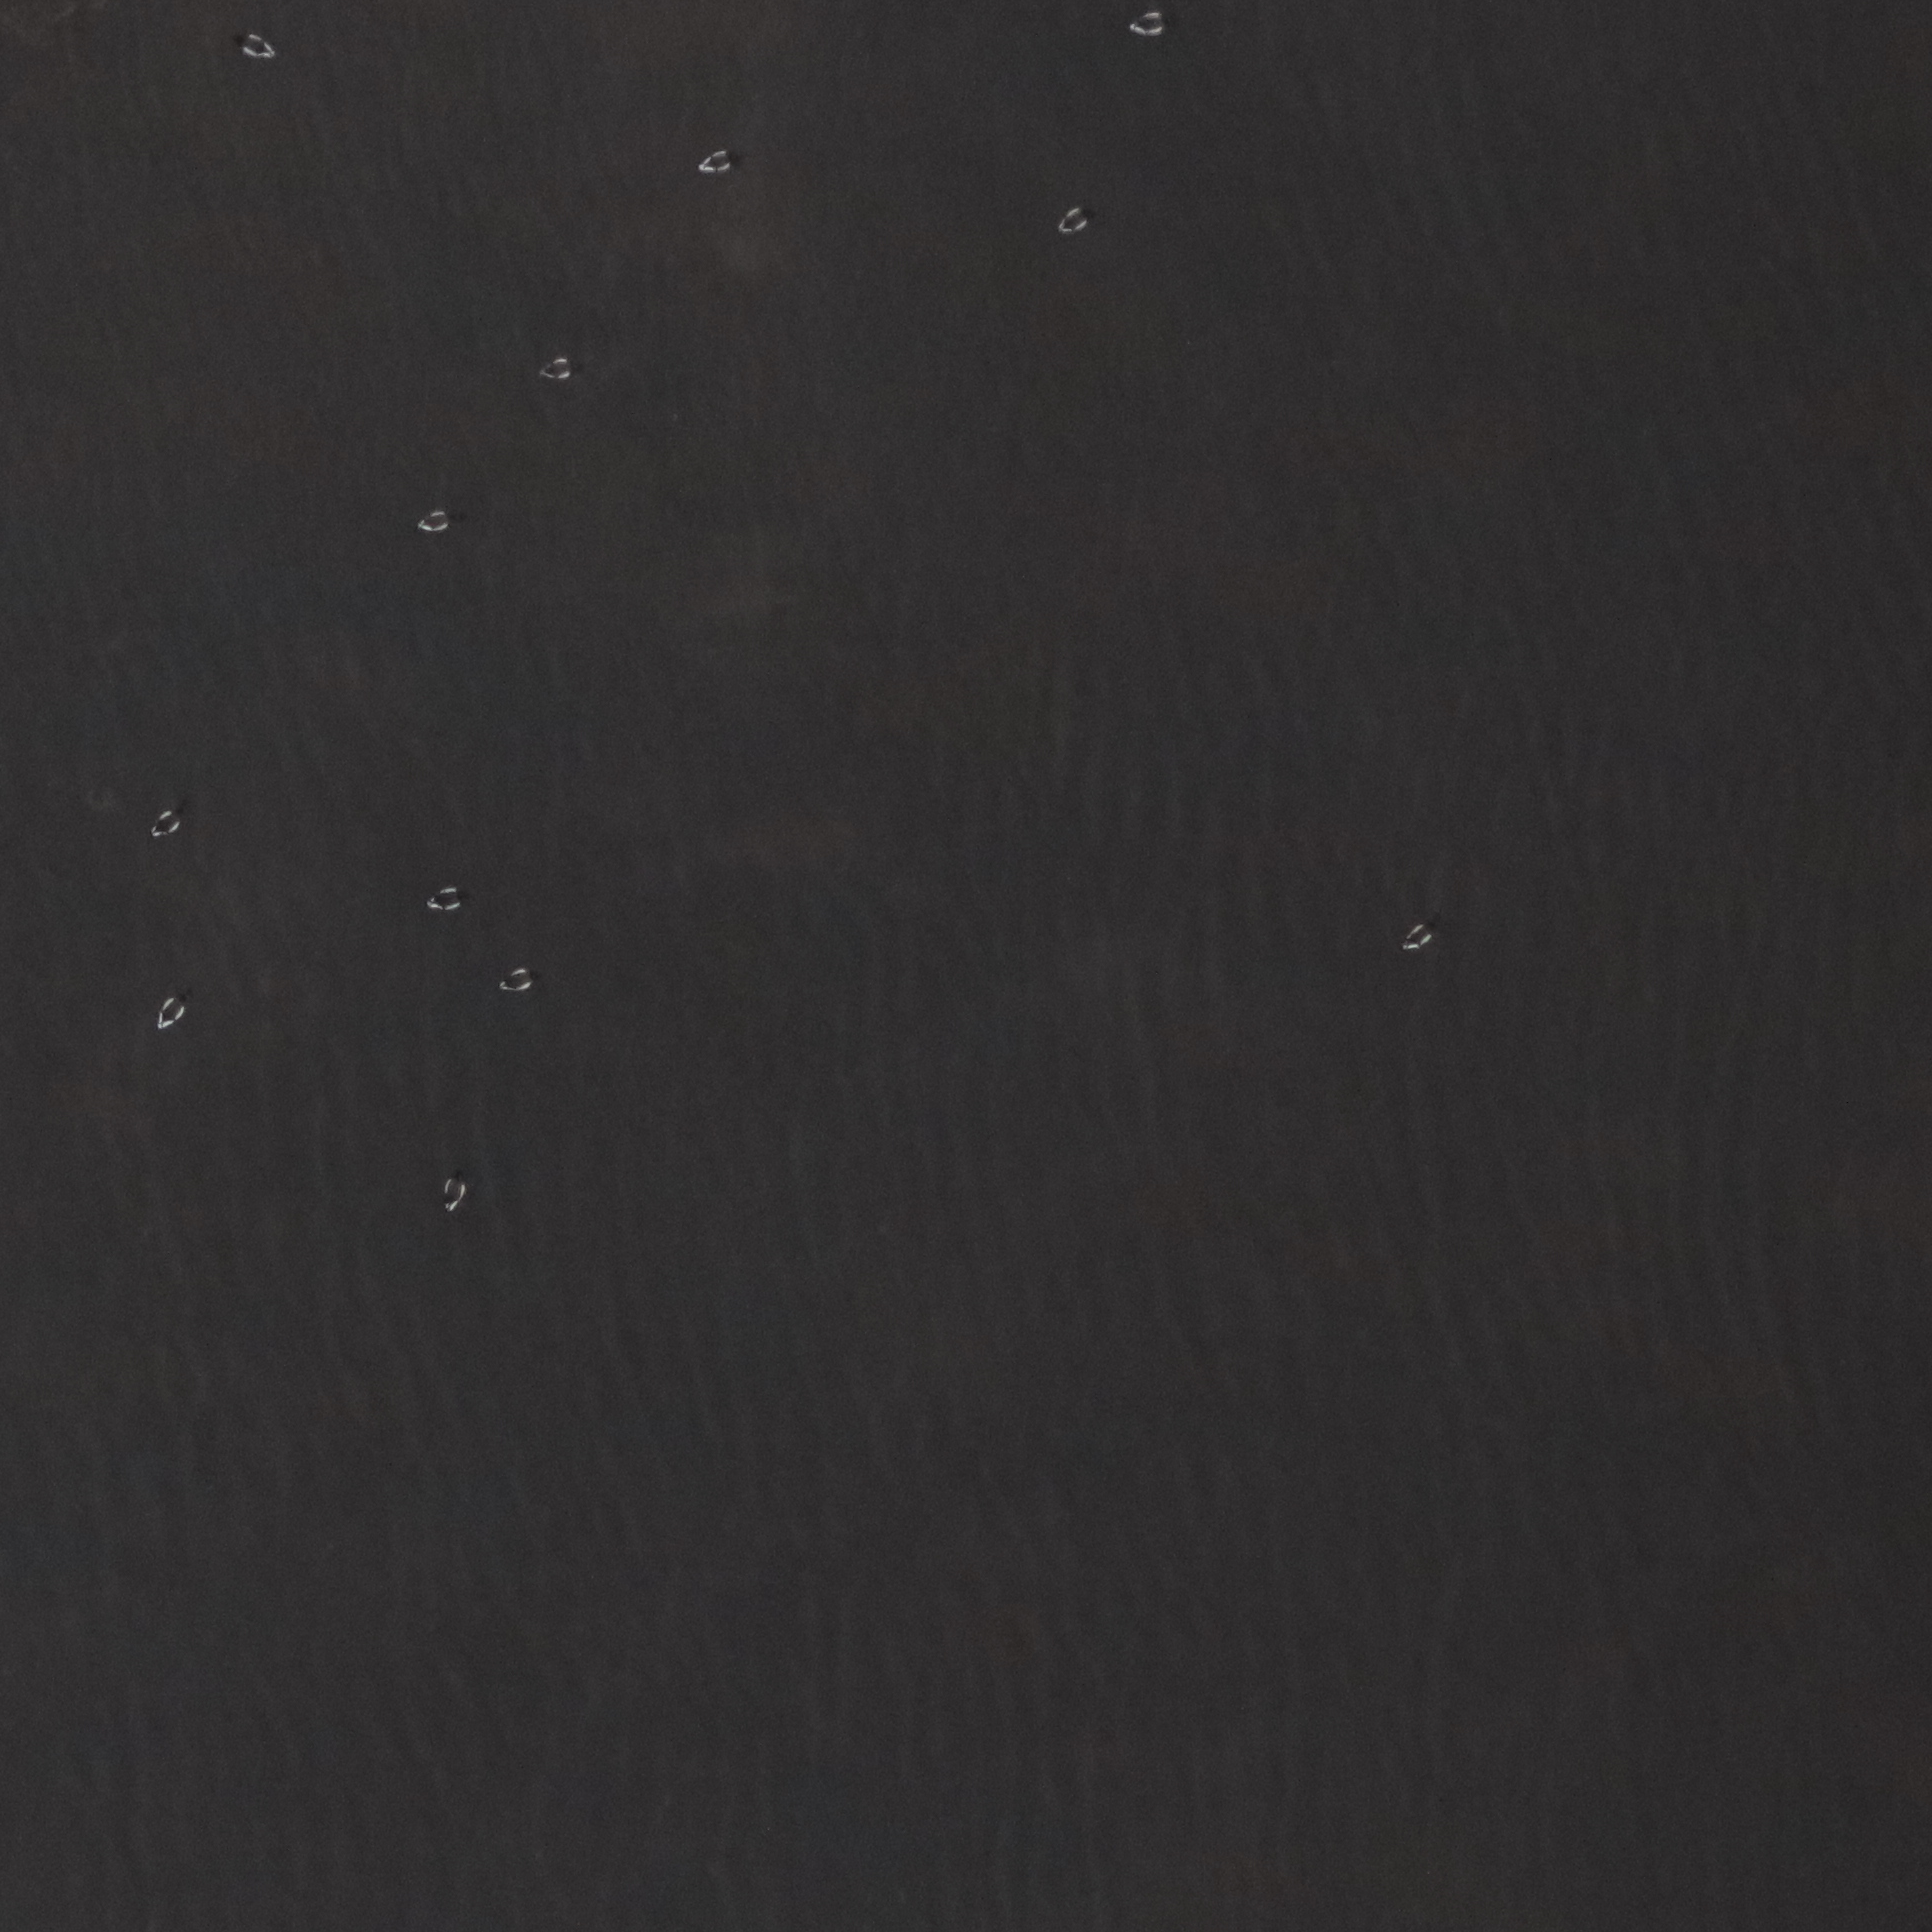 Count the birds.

12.